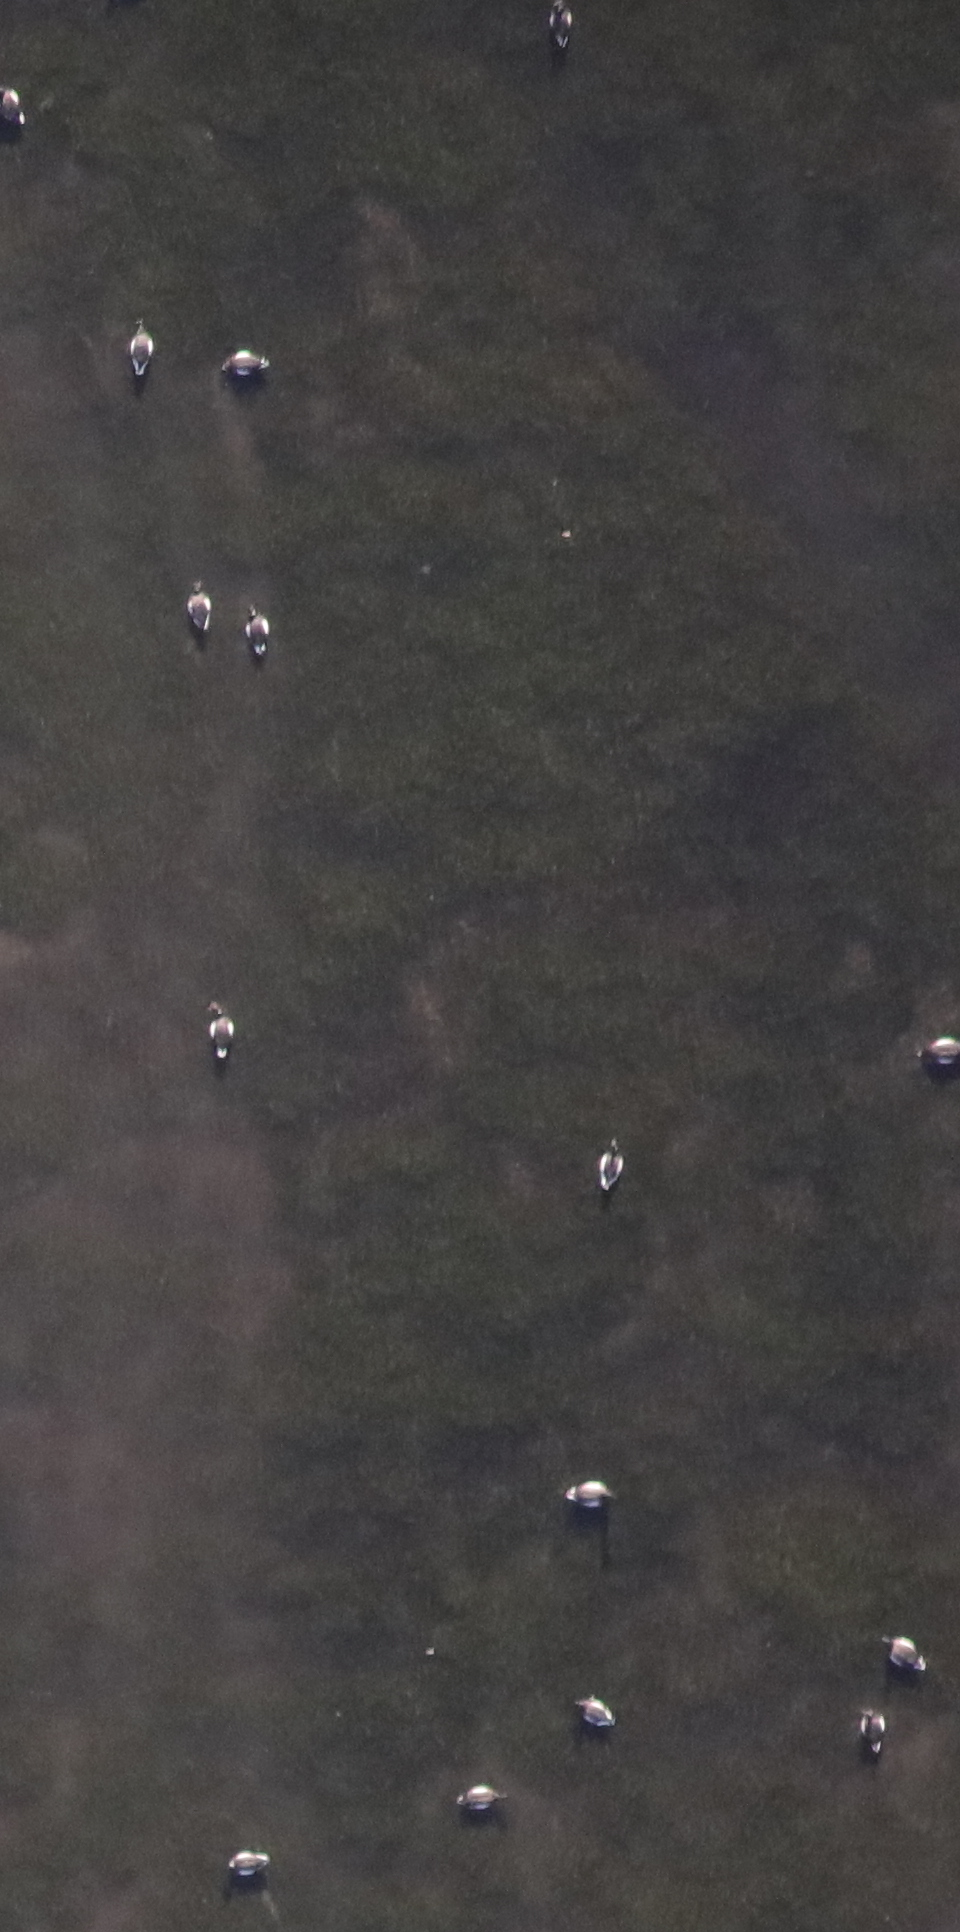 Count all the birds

15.